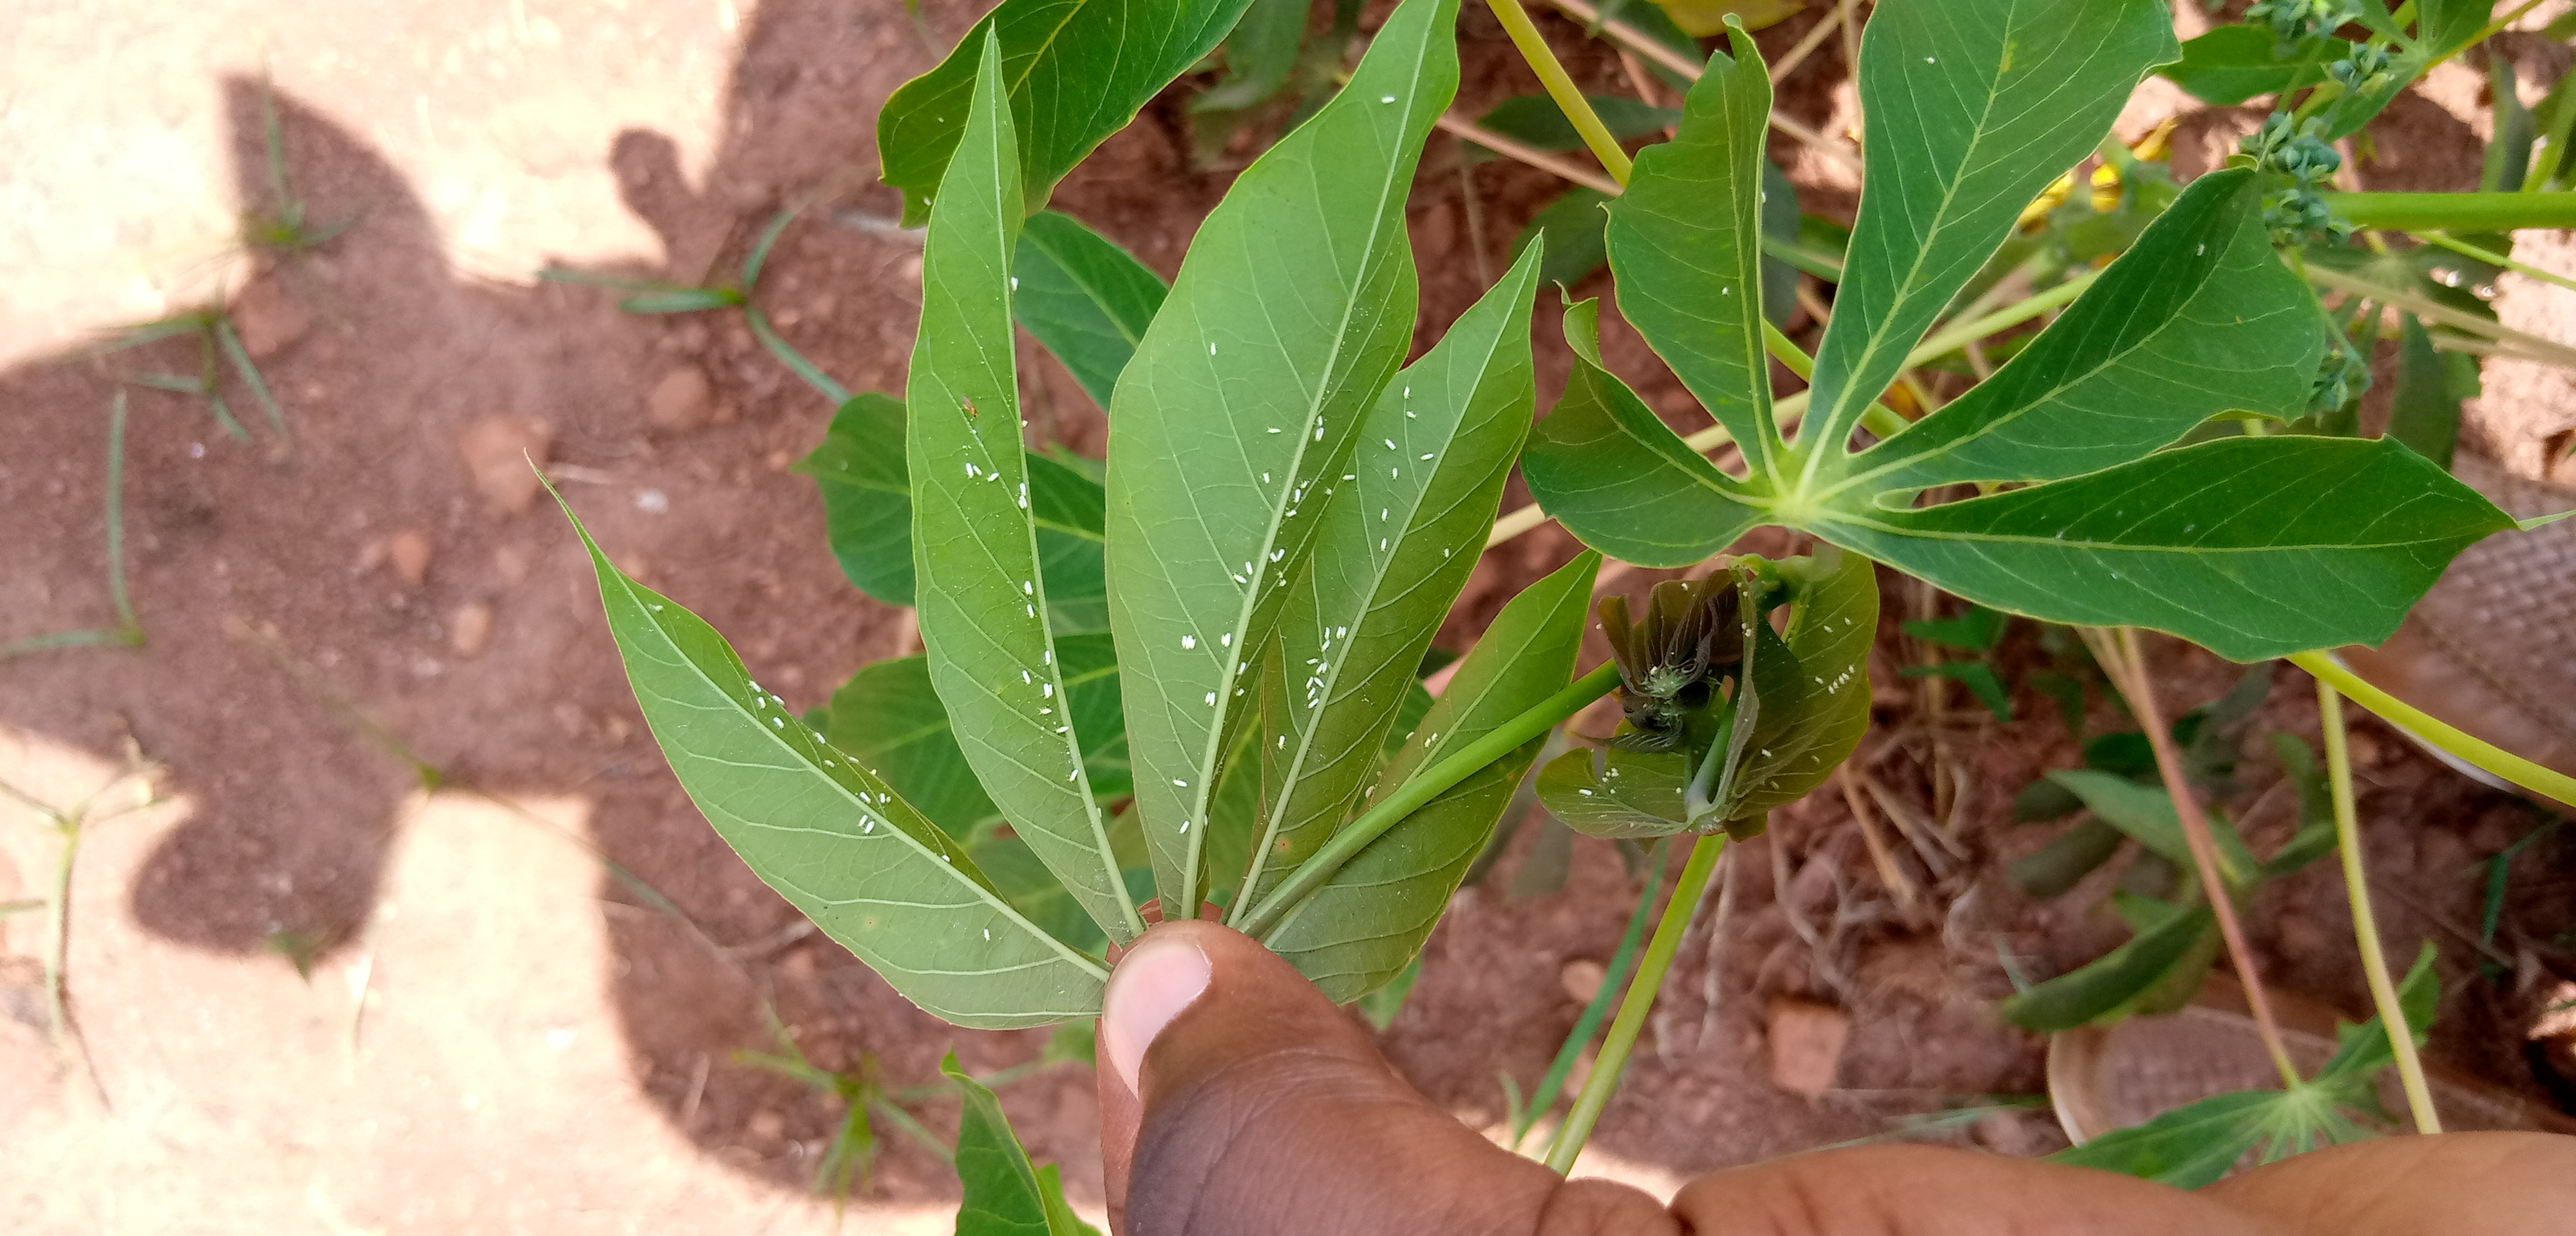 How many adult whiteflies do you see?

115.